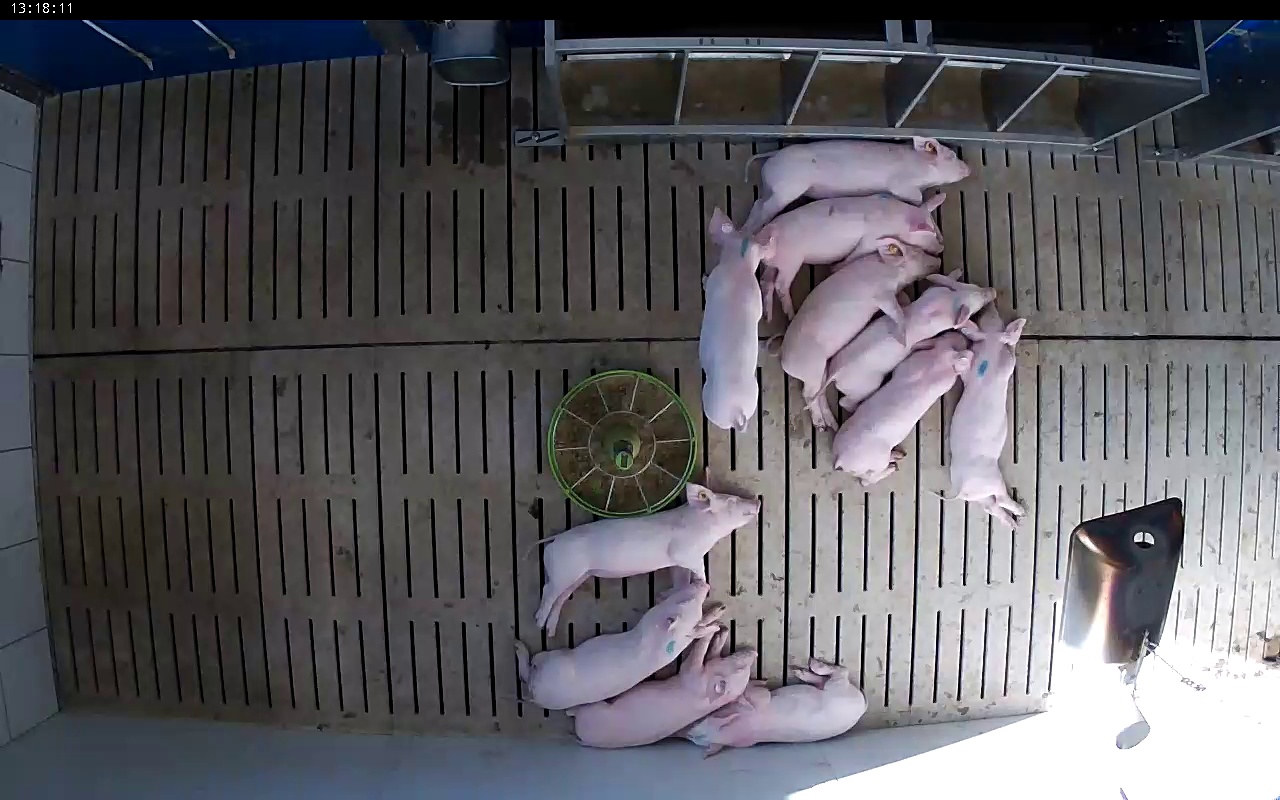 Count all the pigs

11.